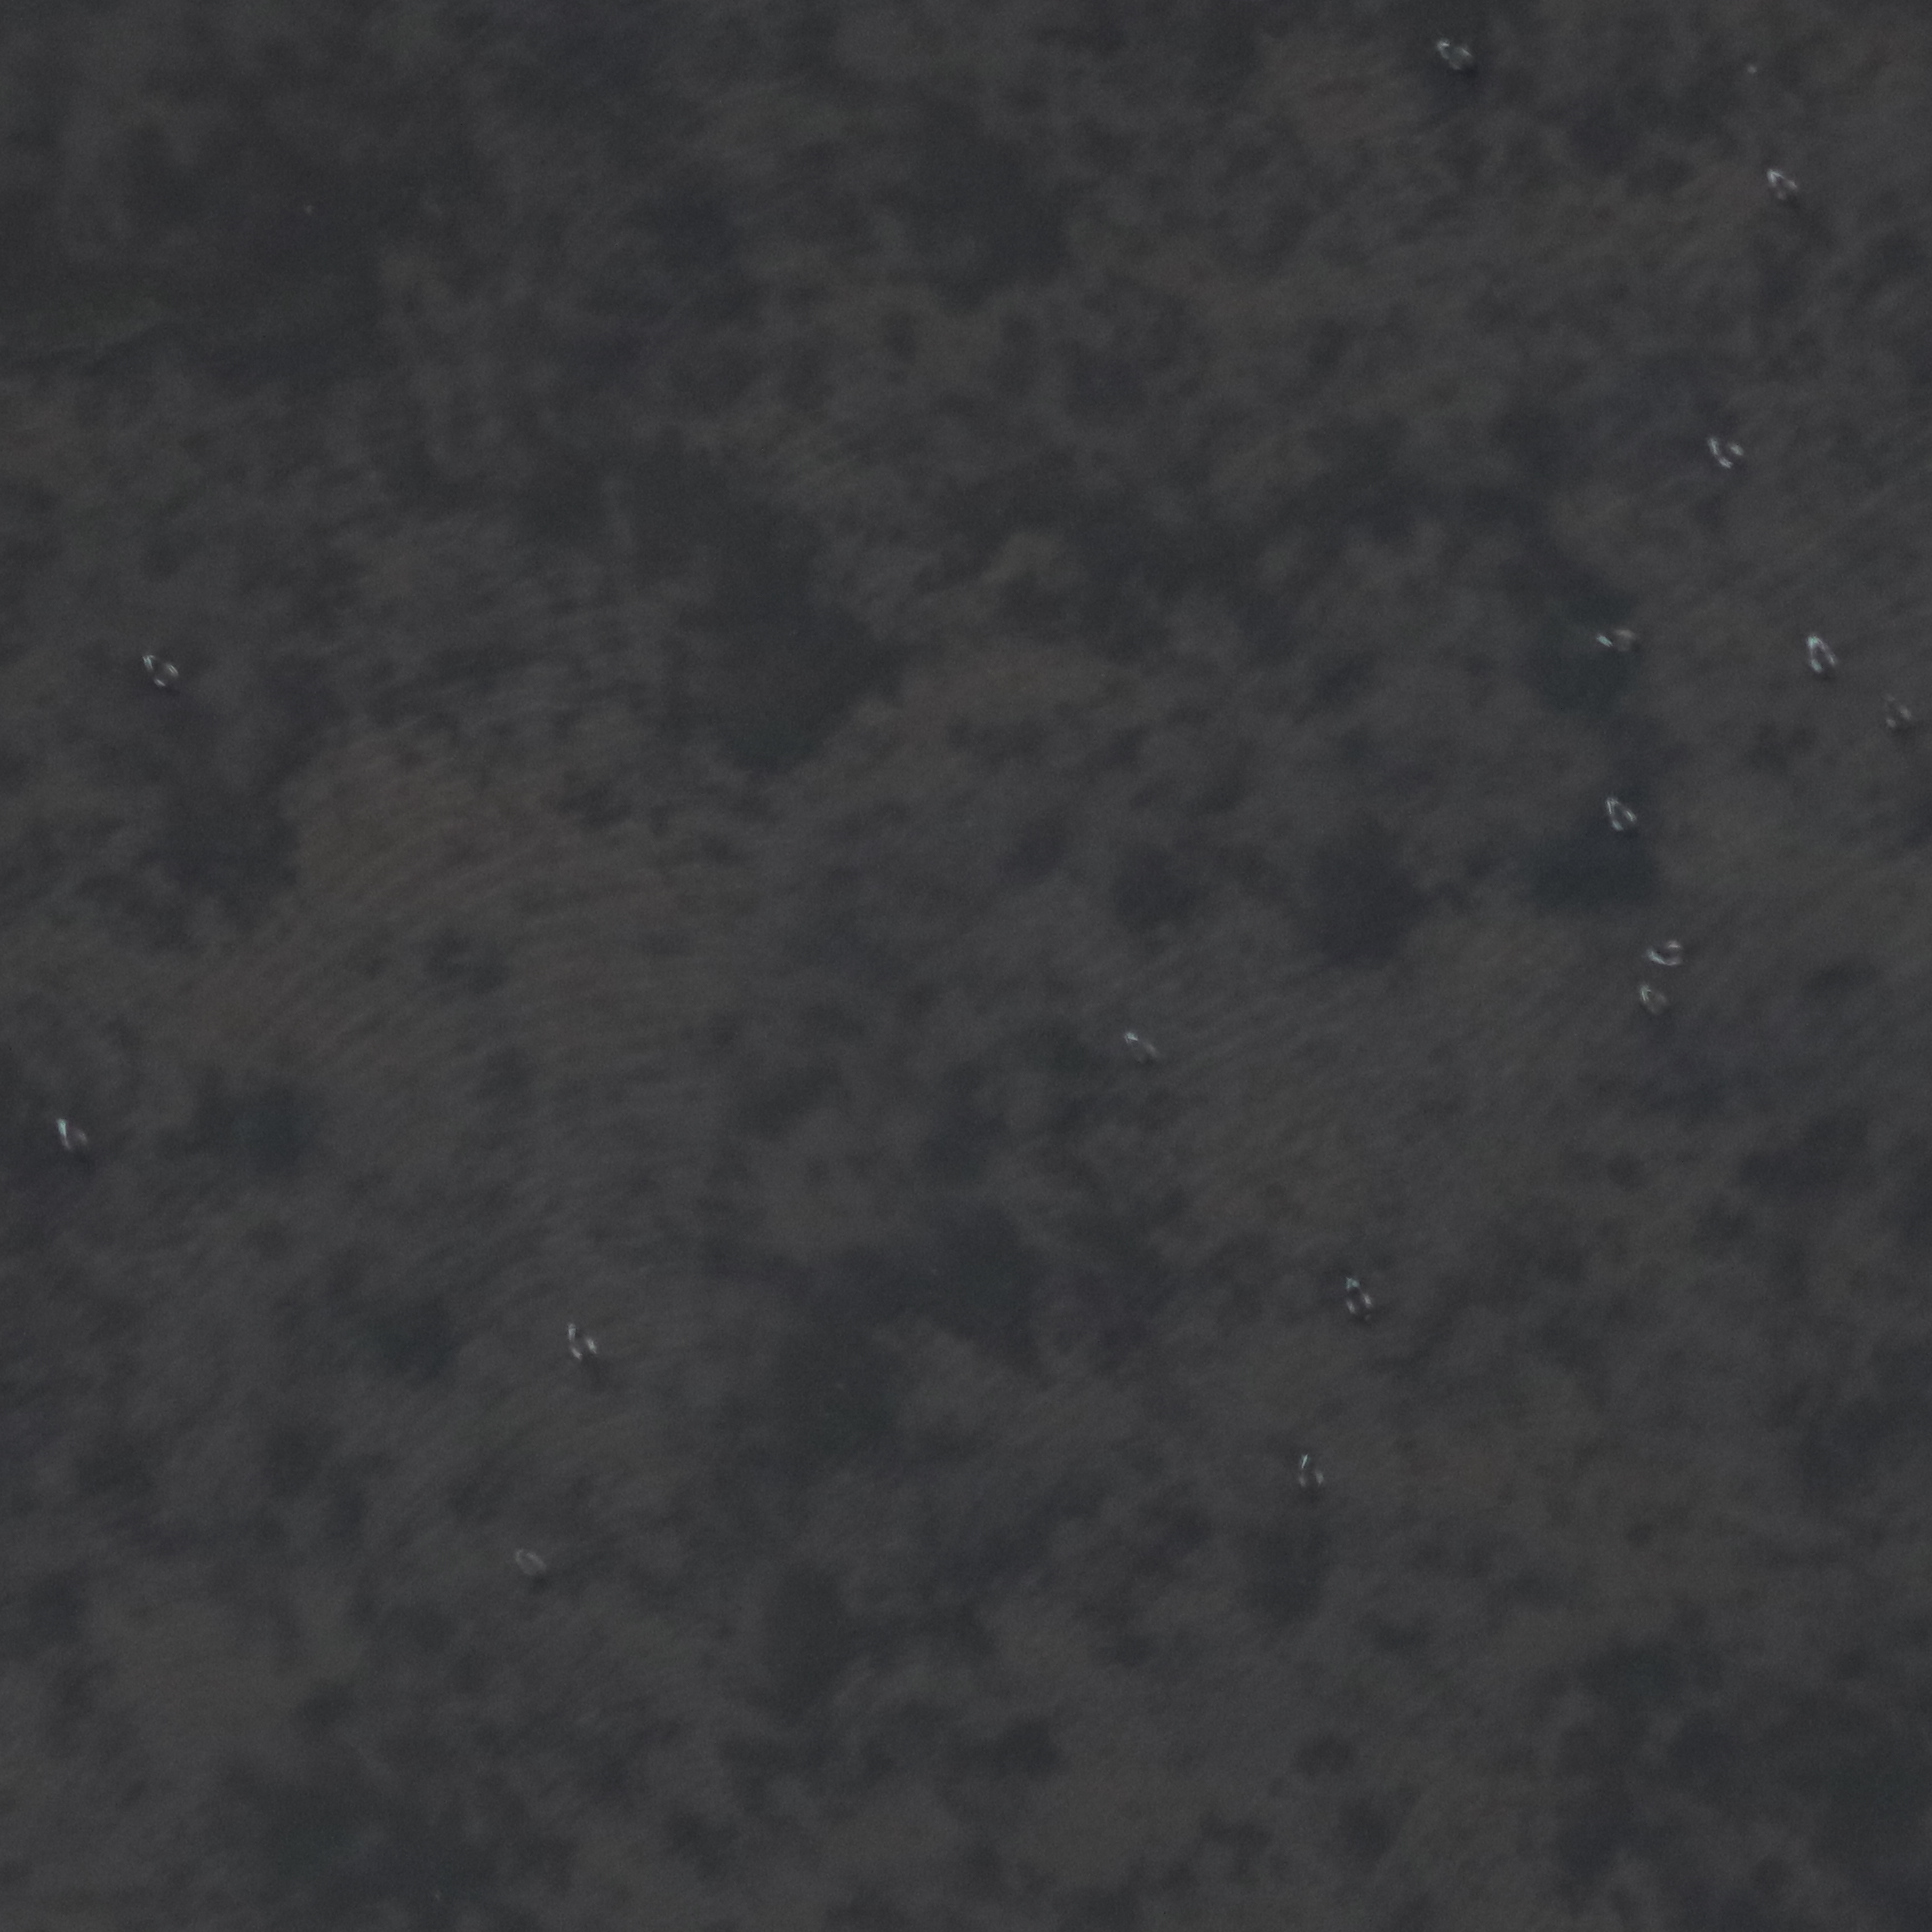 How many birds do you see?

16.